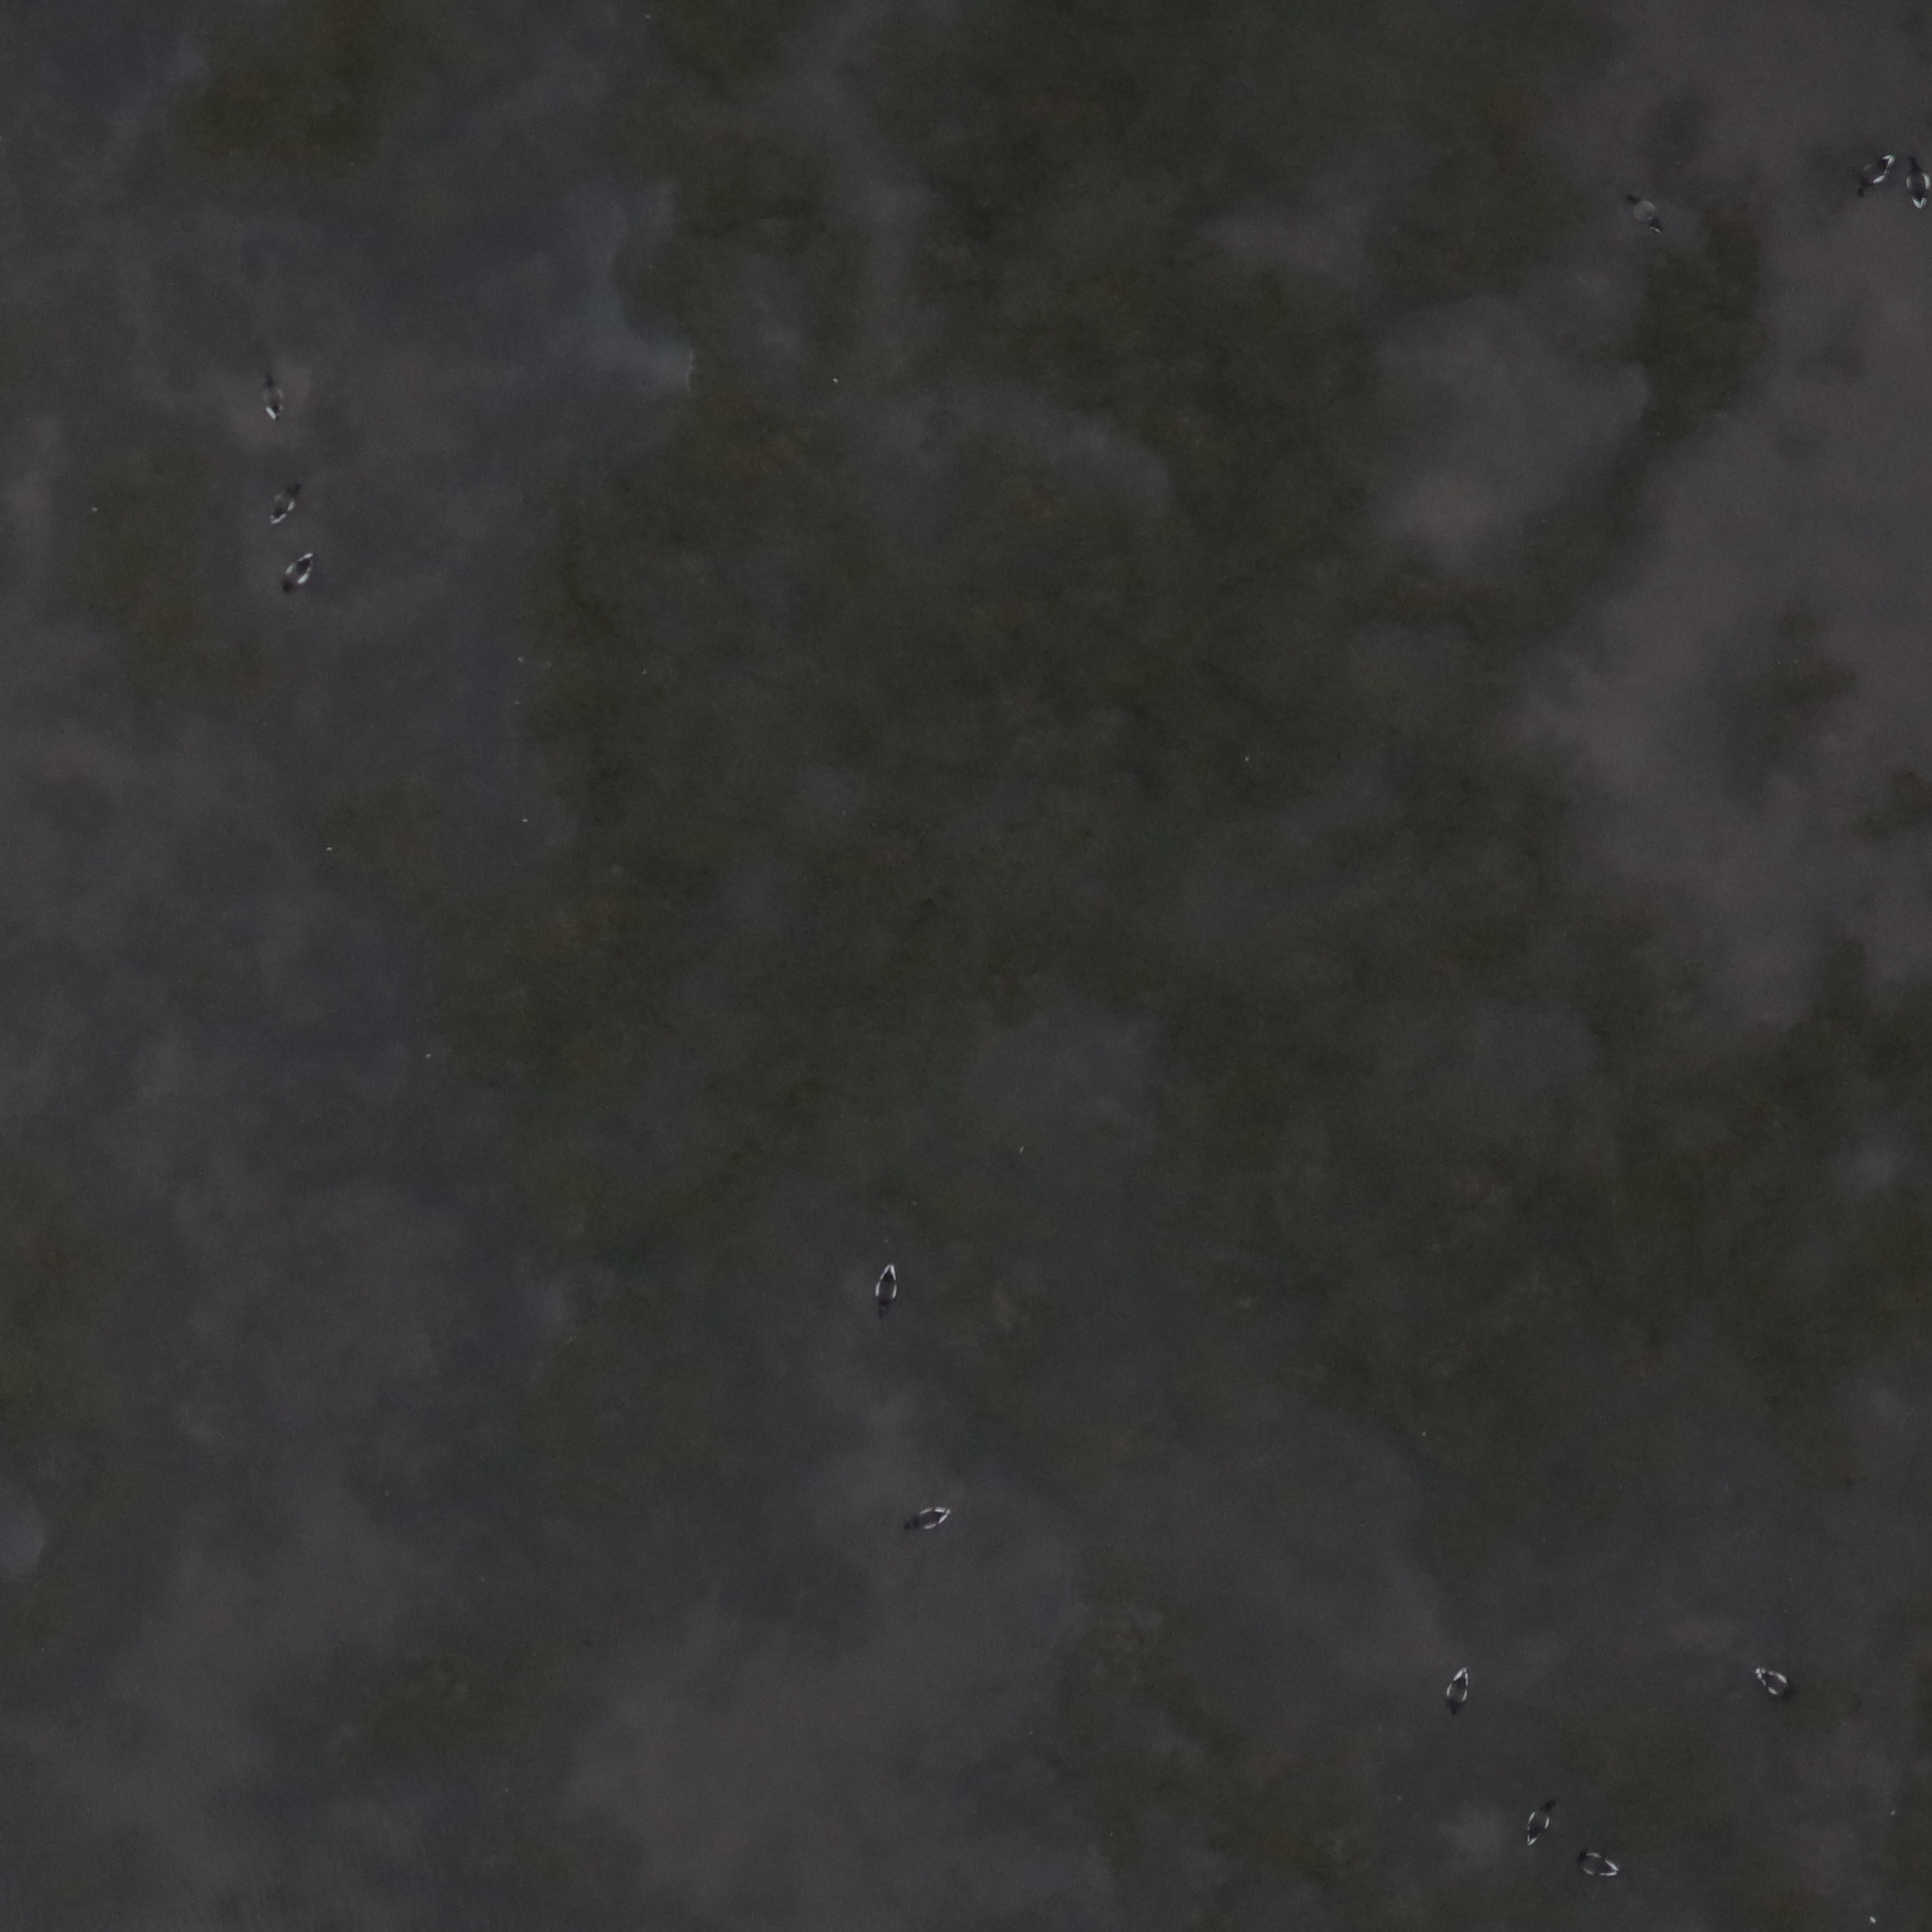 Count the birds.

12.